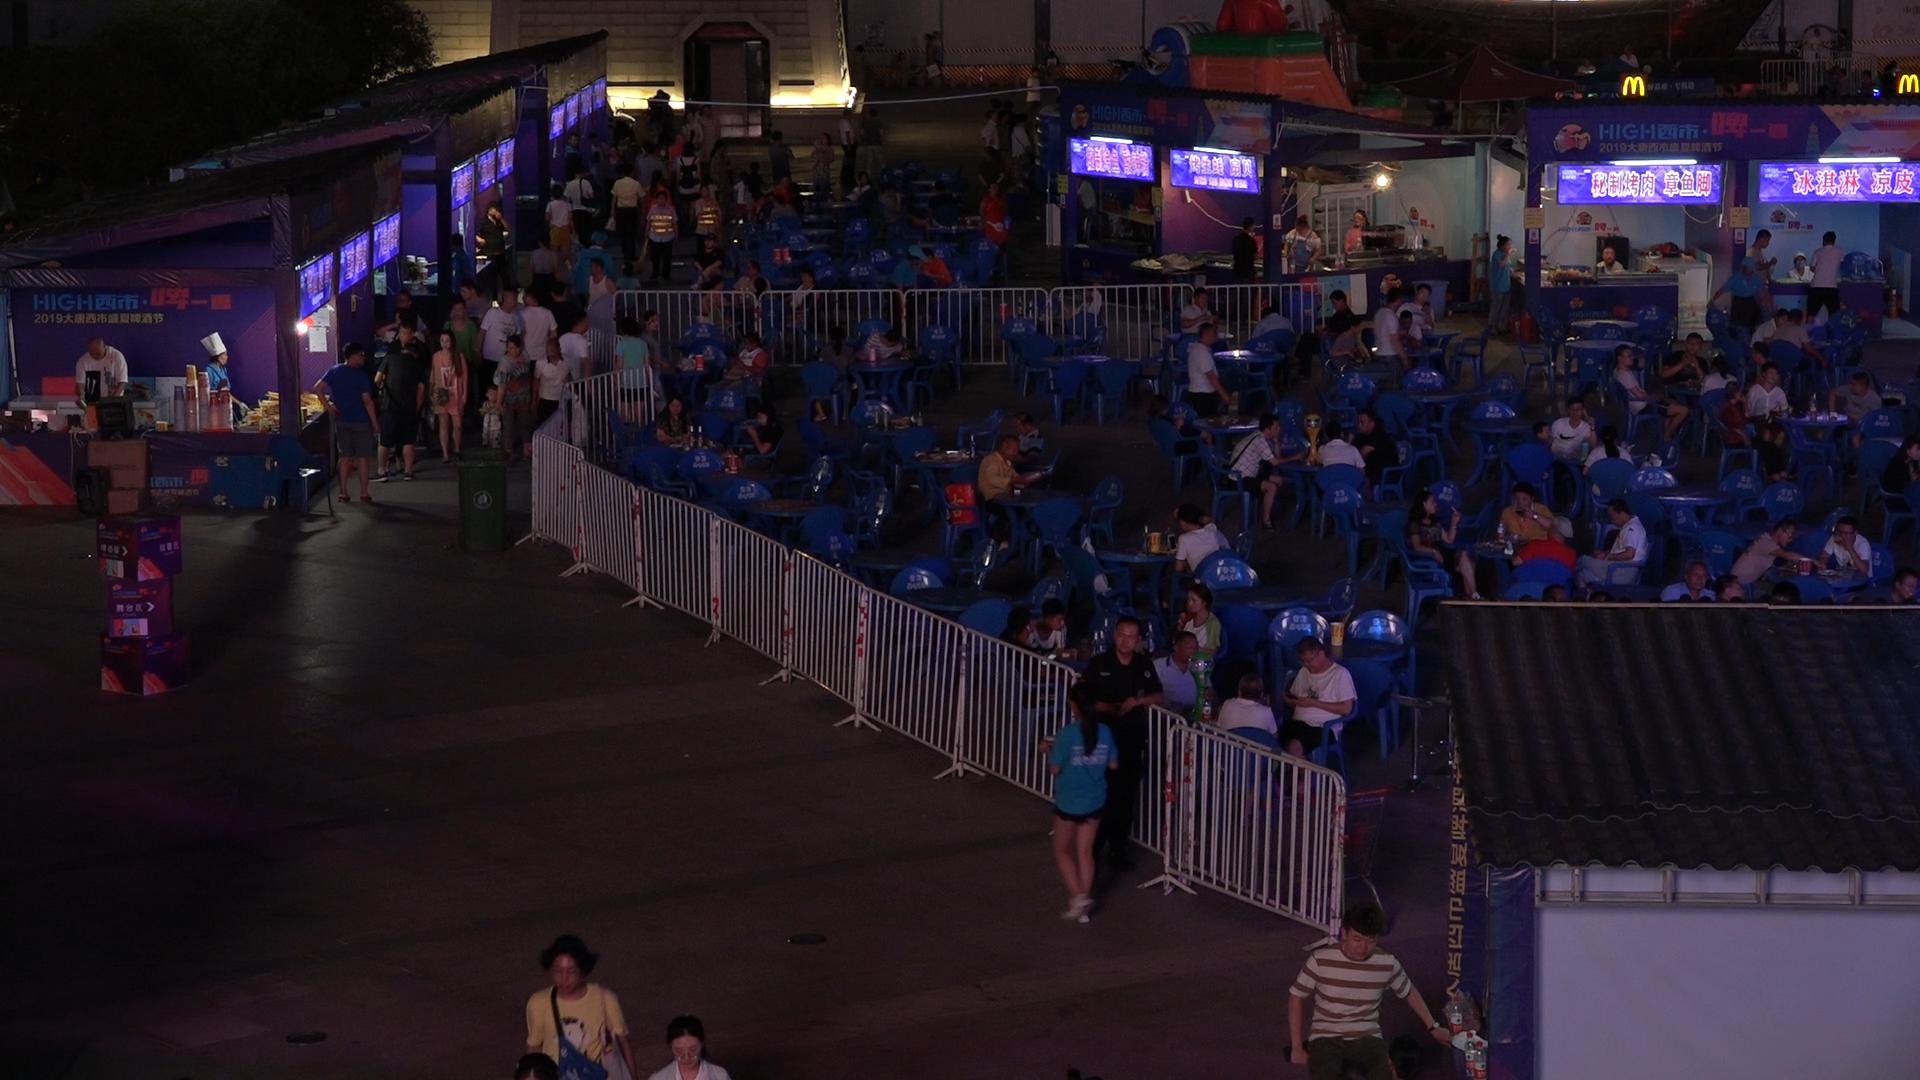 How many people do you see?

130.